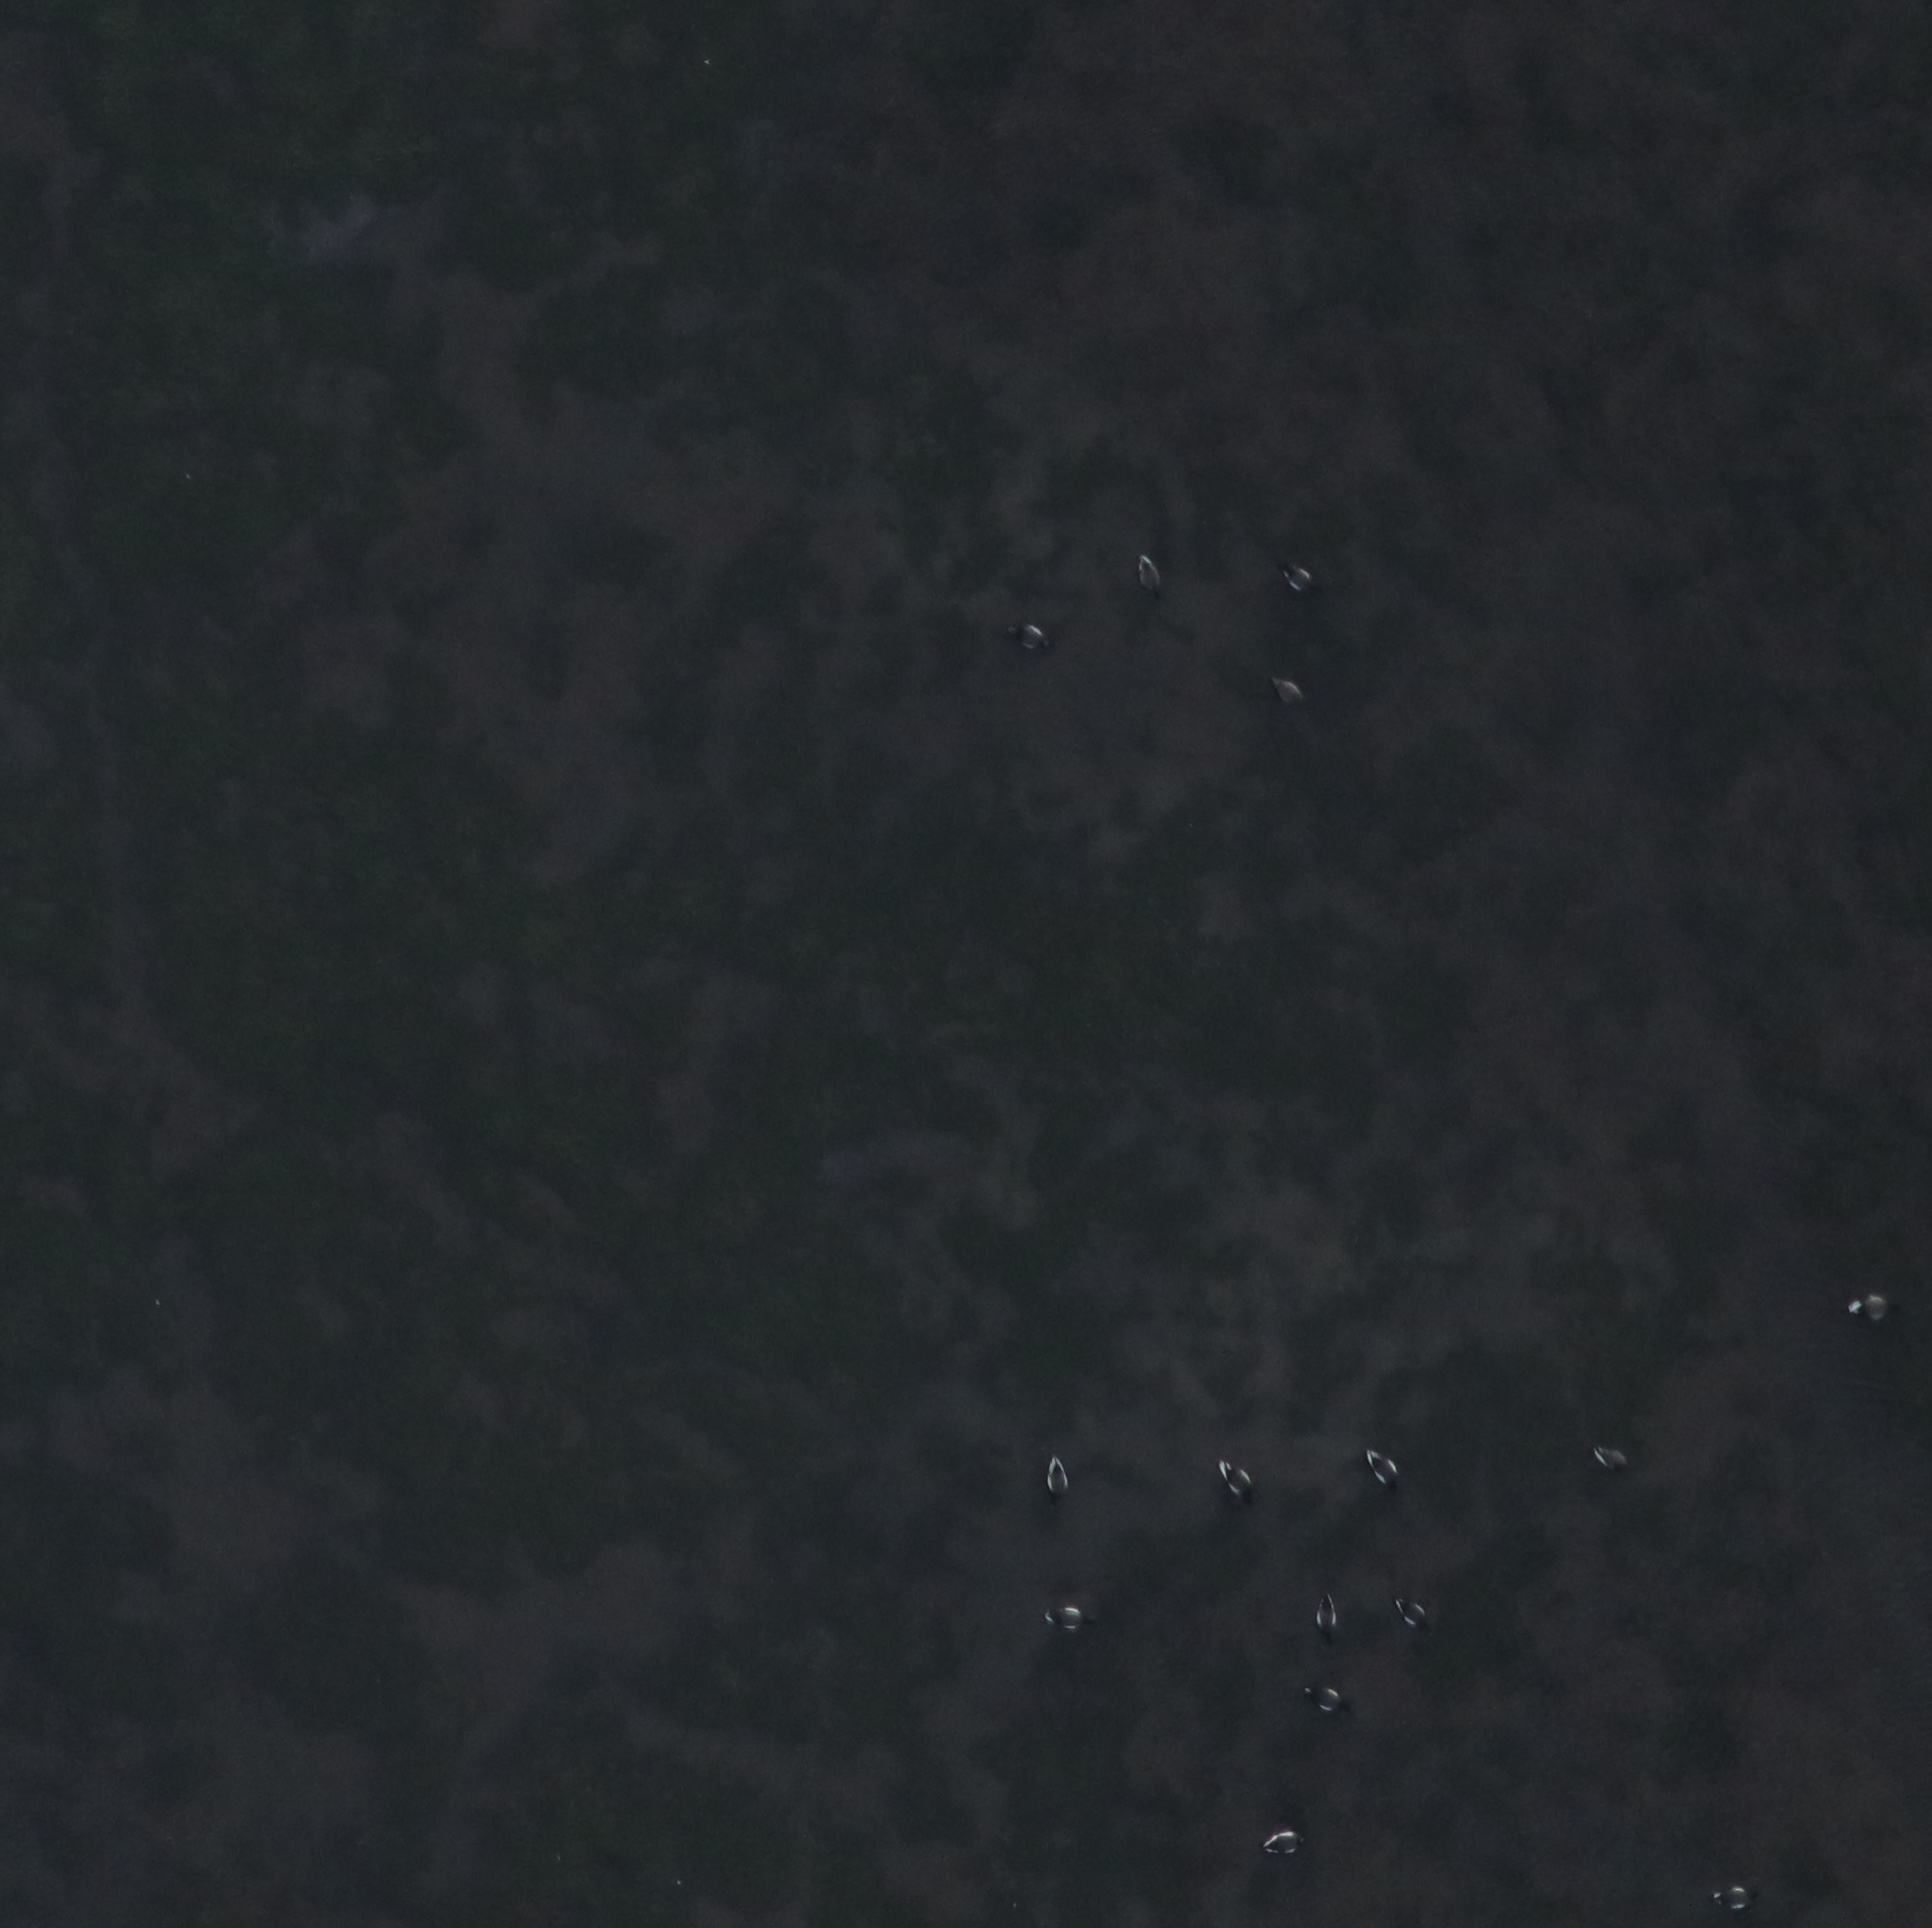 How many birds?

15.